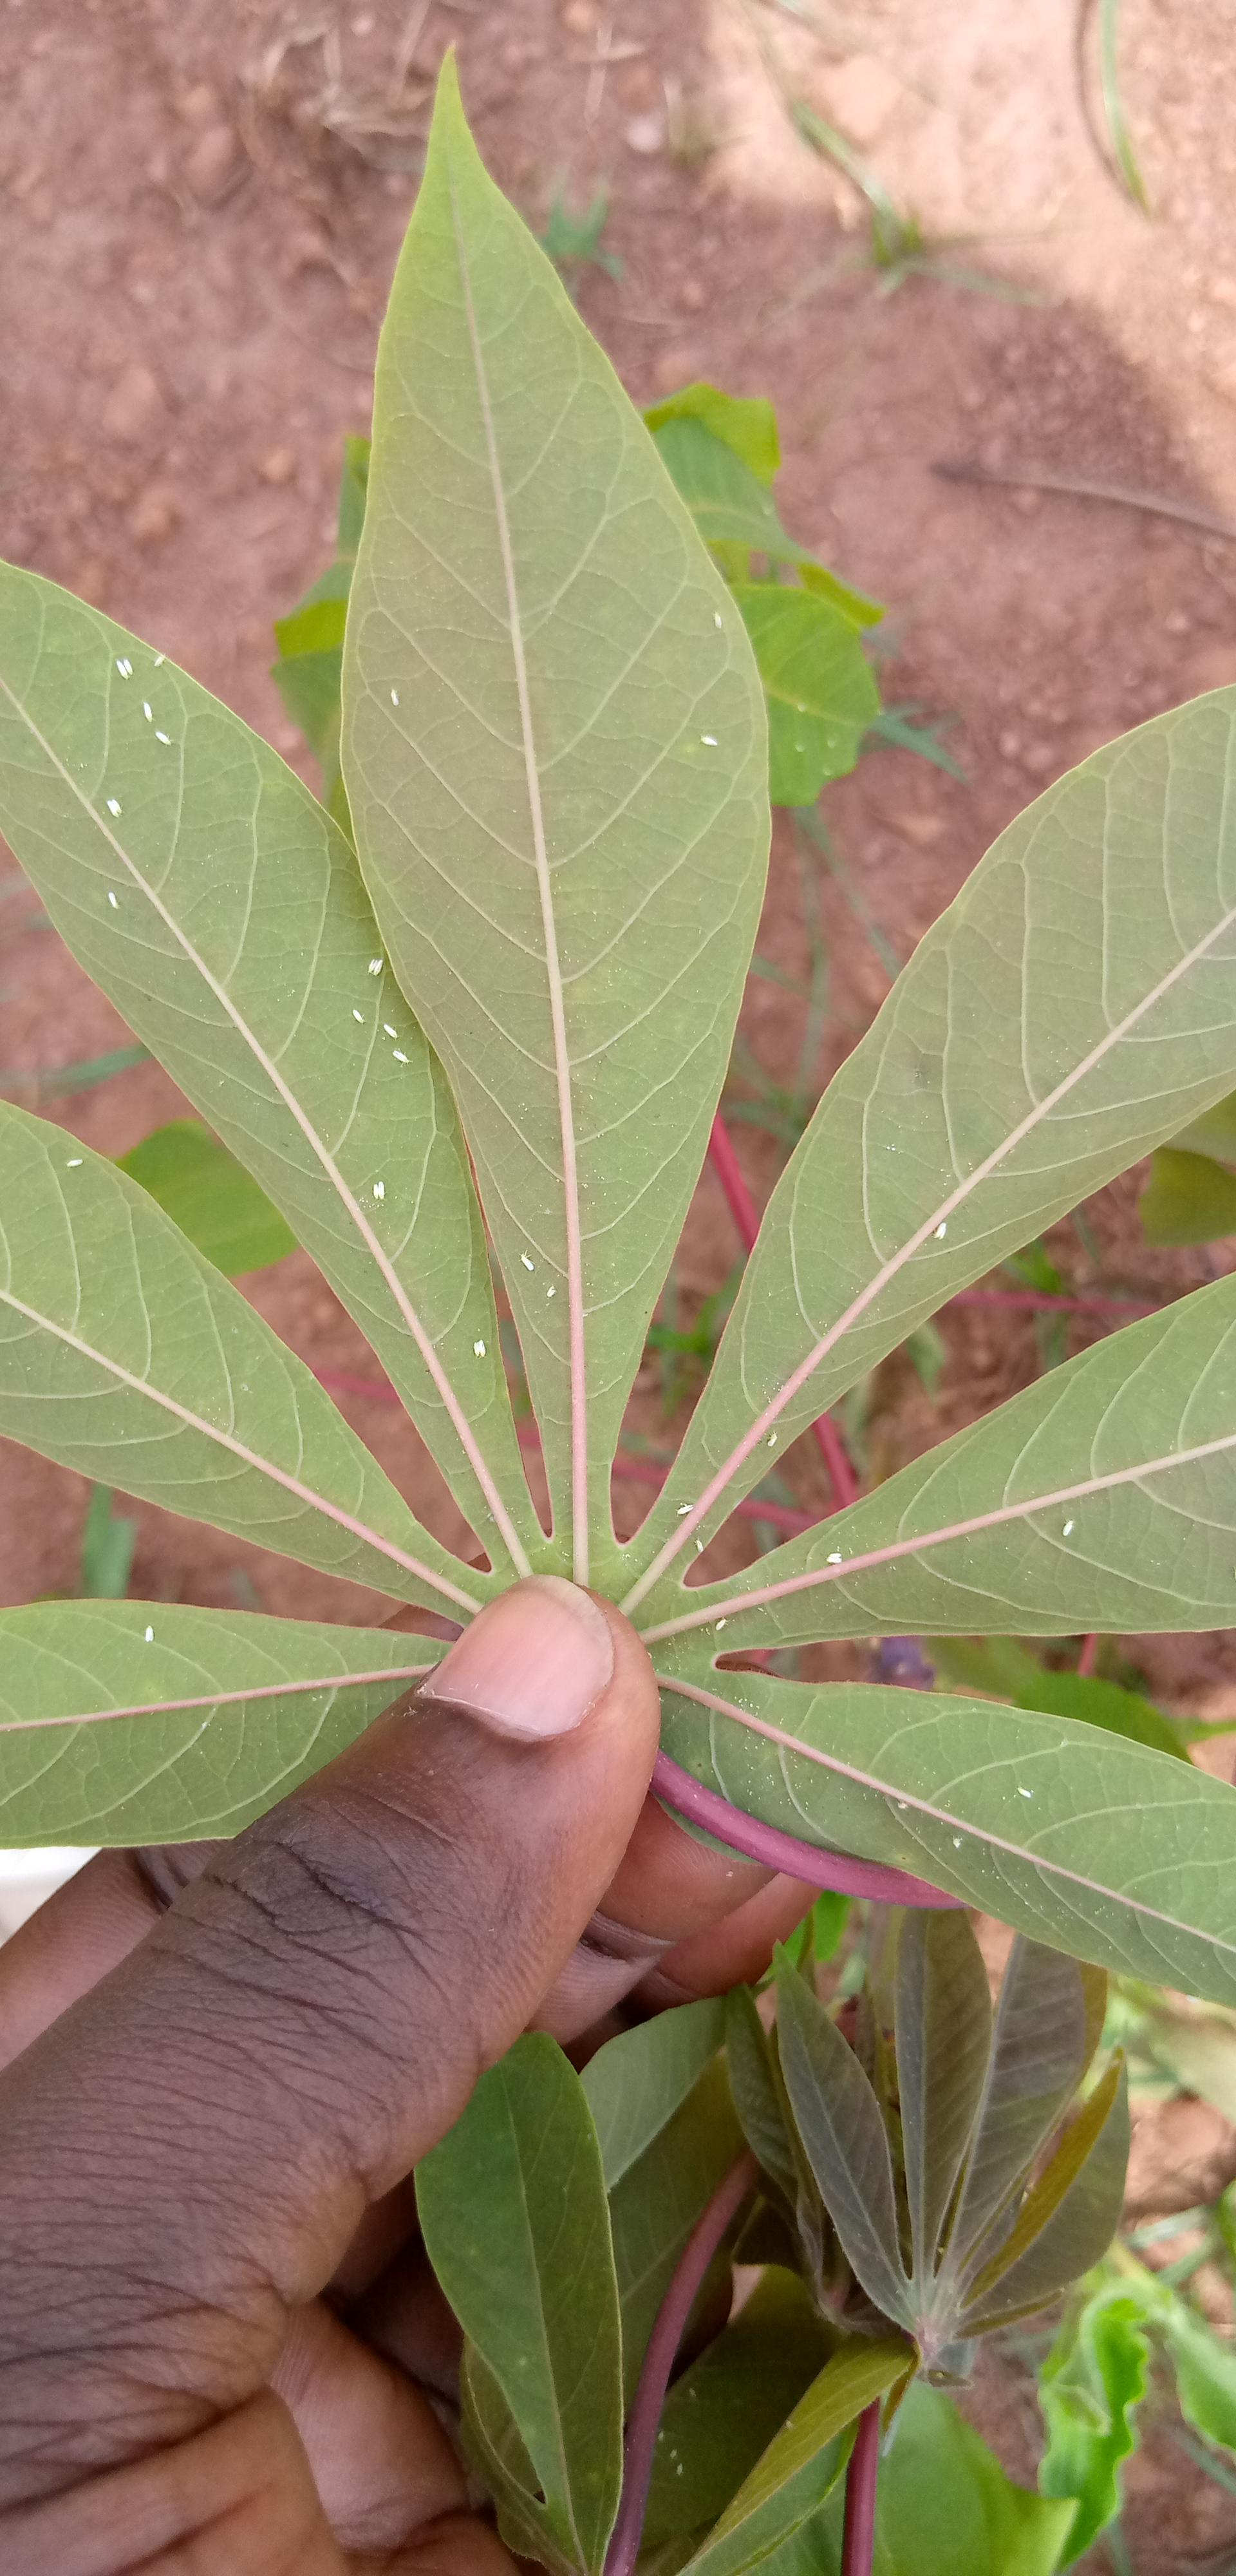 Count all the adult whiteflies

34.